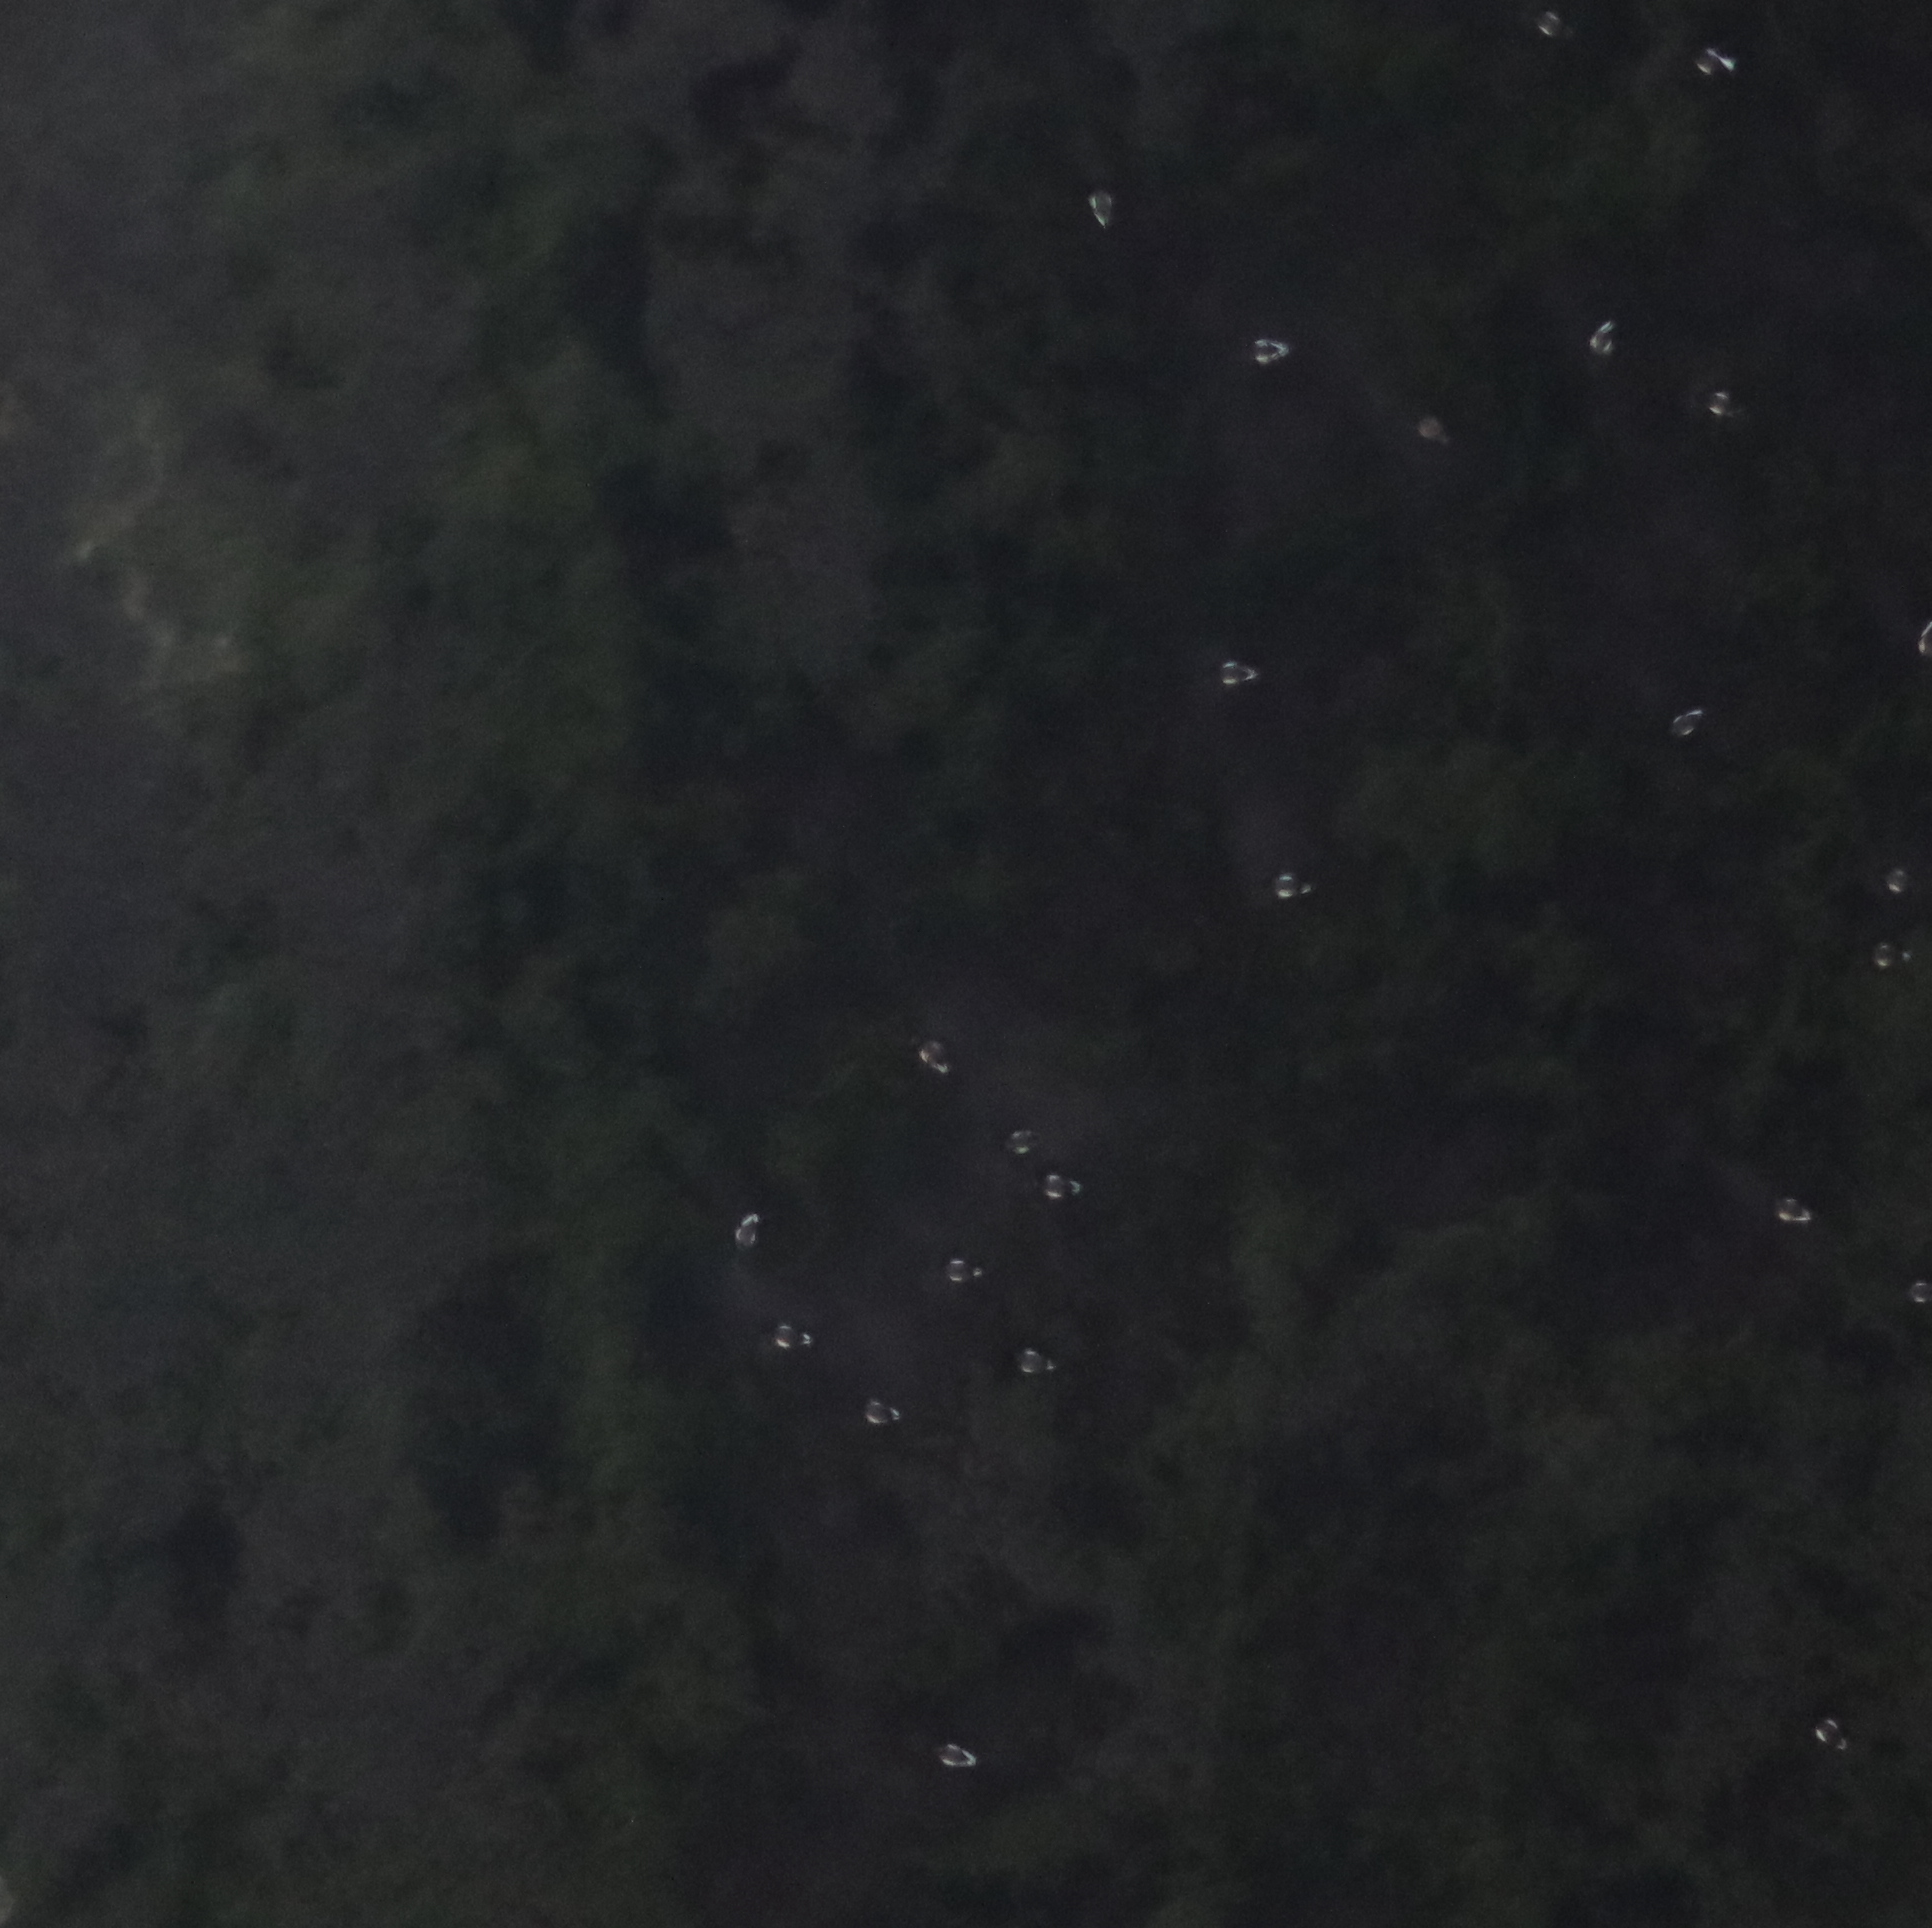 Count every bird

25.